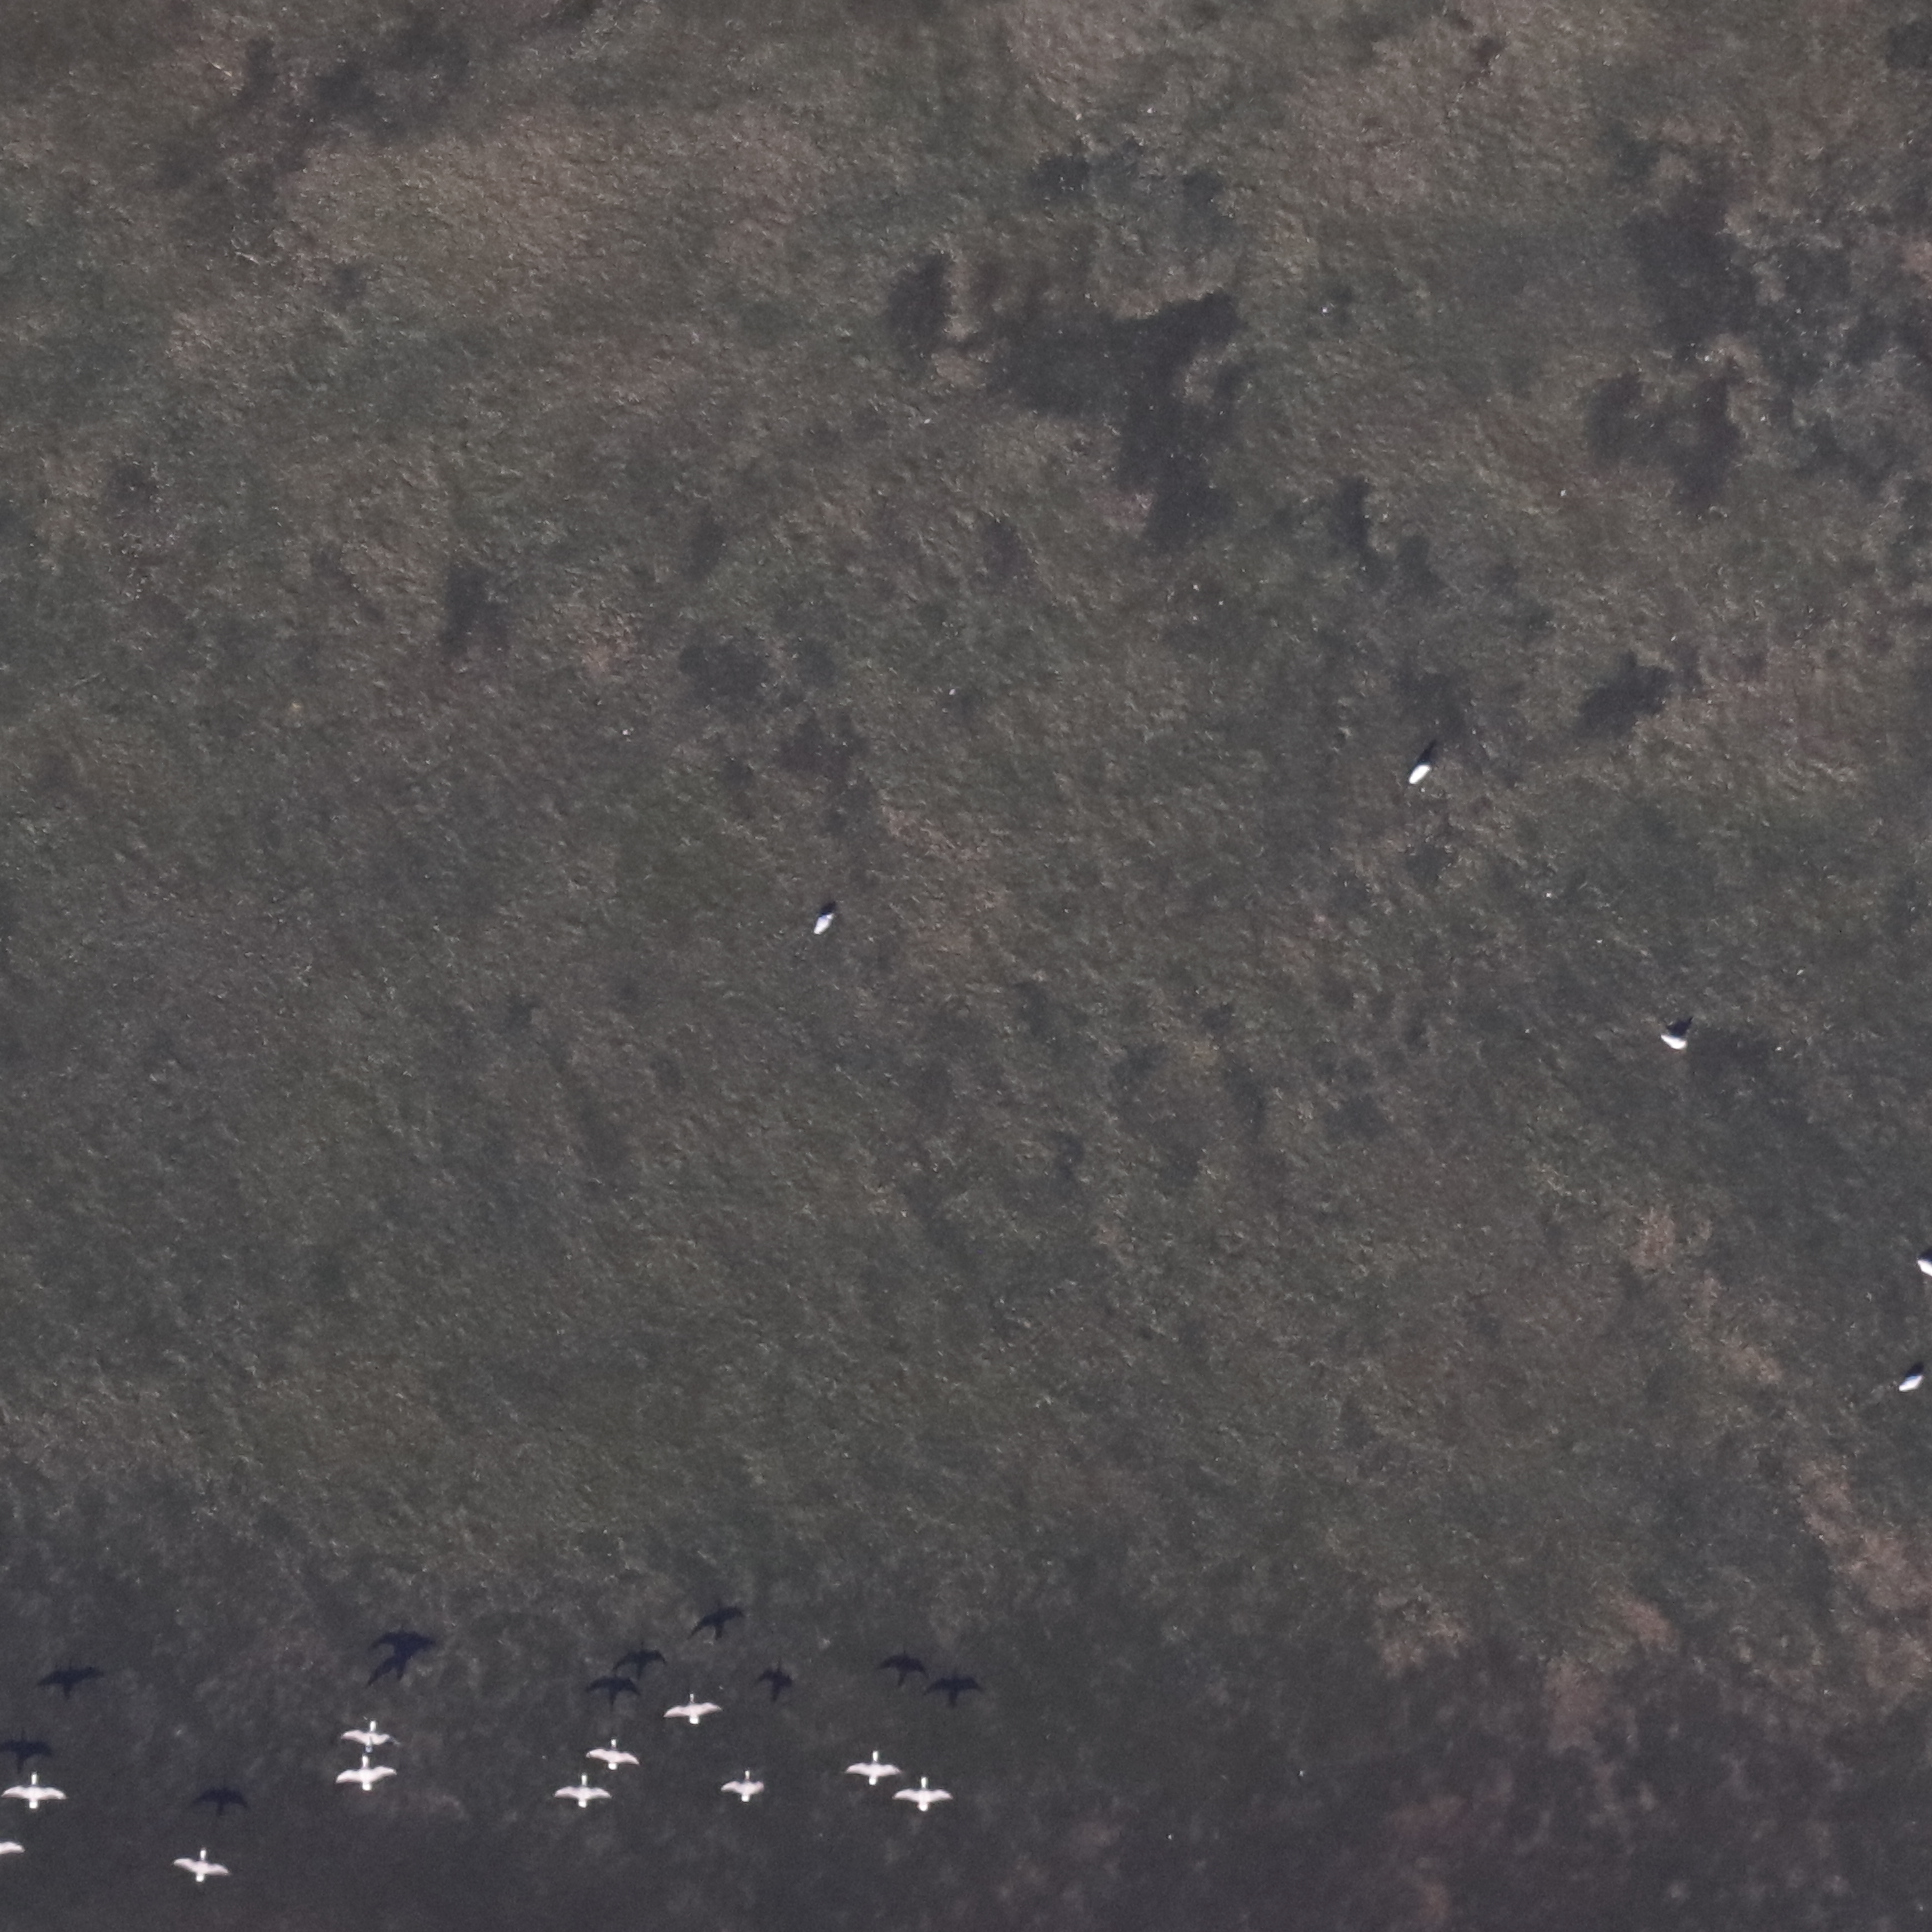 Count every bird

15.